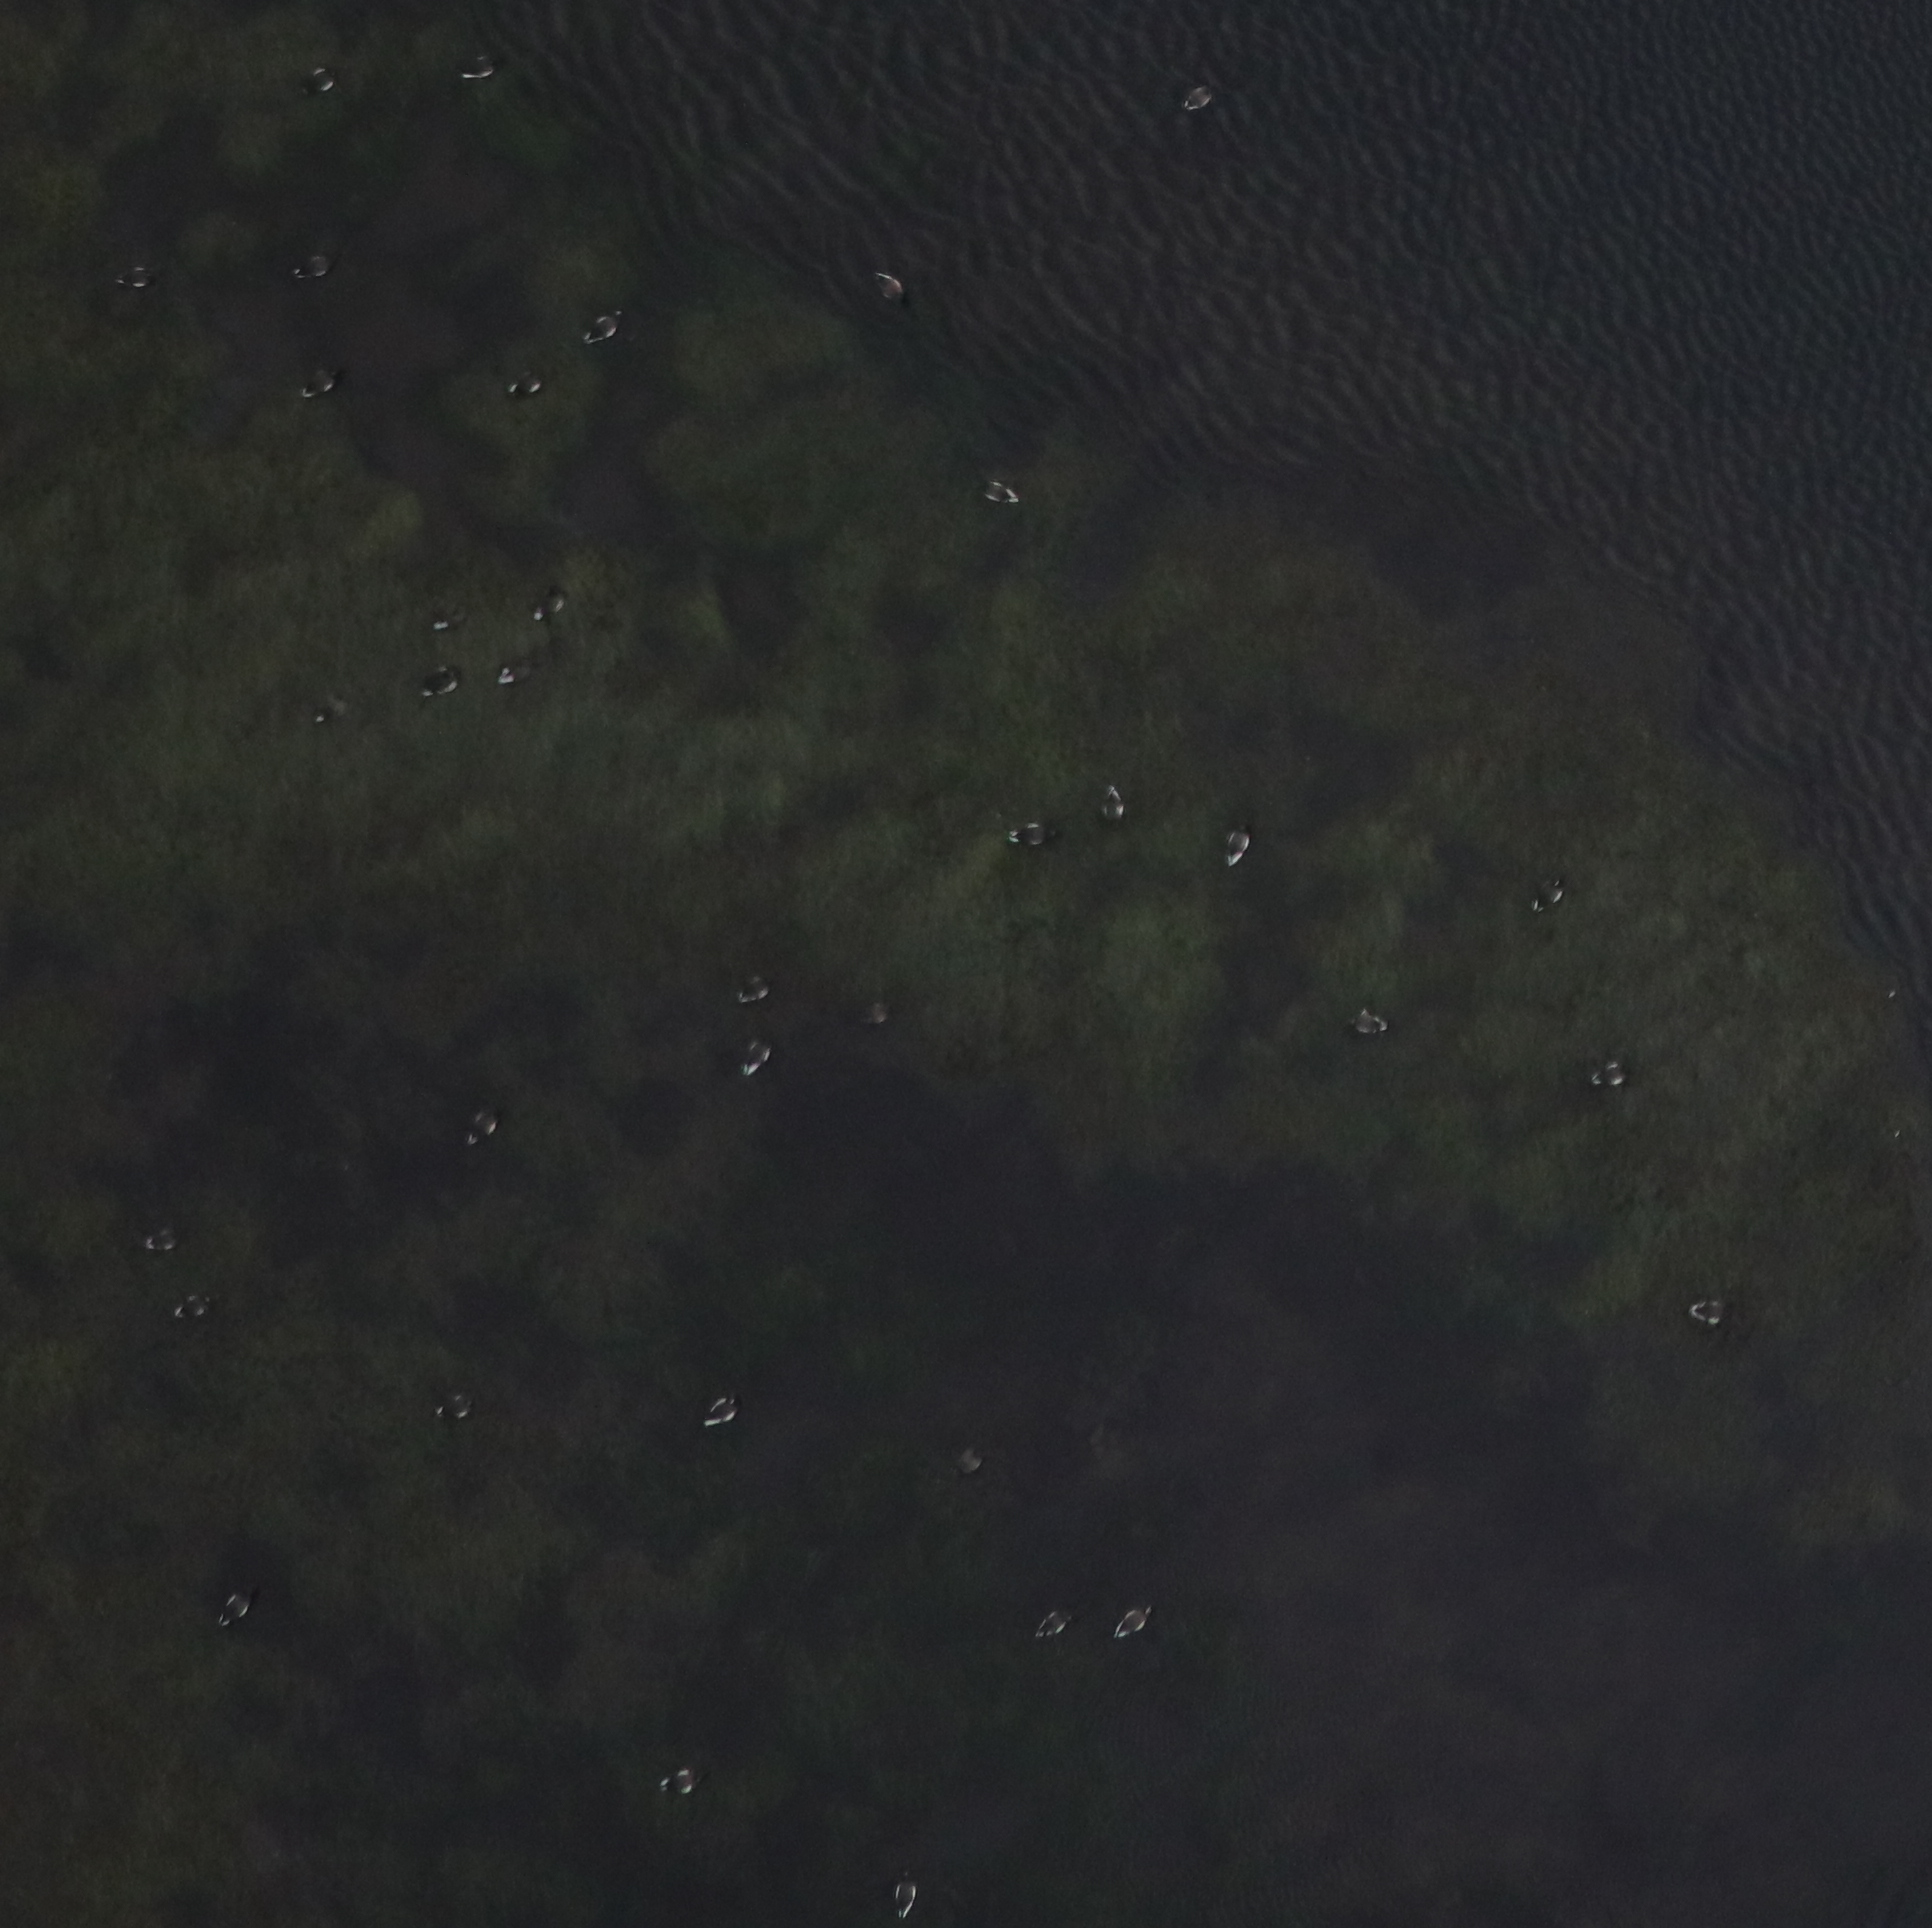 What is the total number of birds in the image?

36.